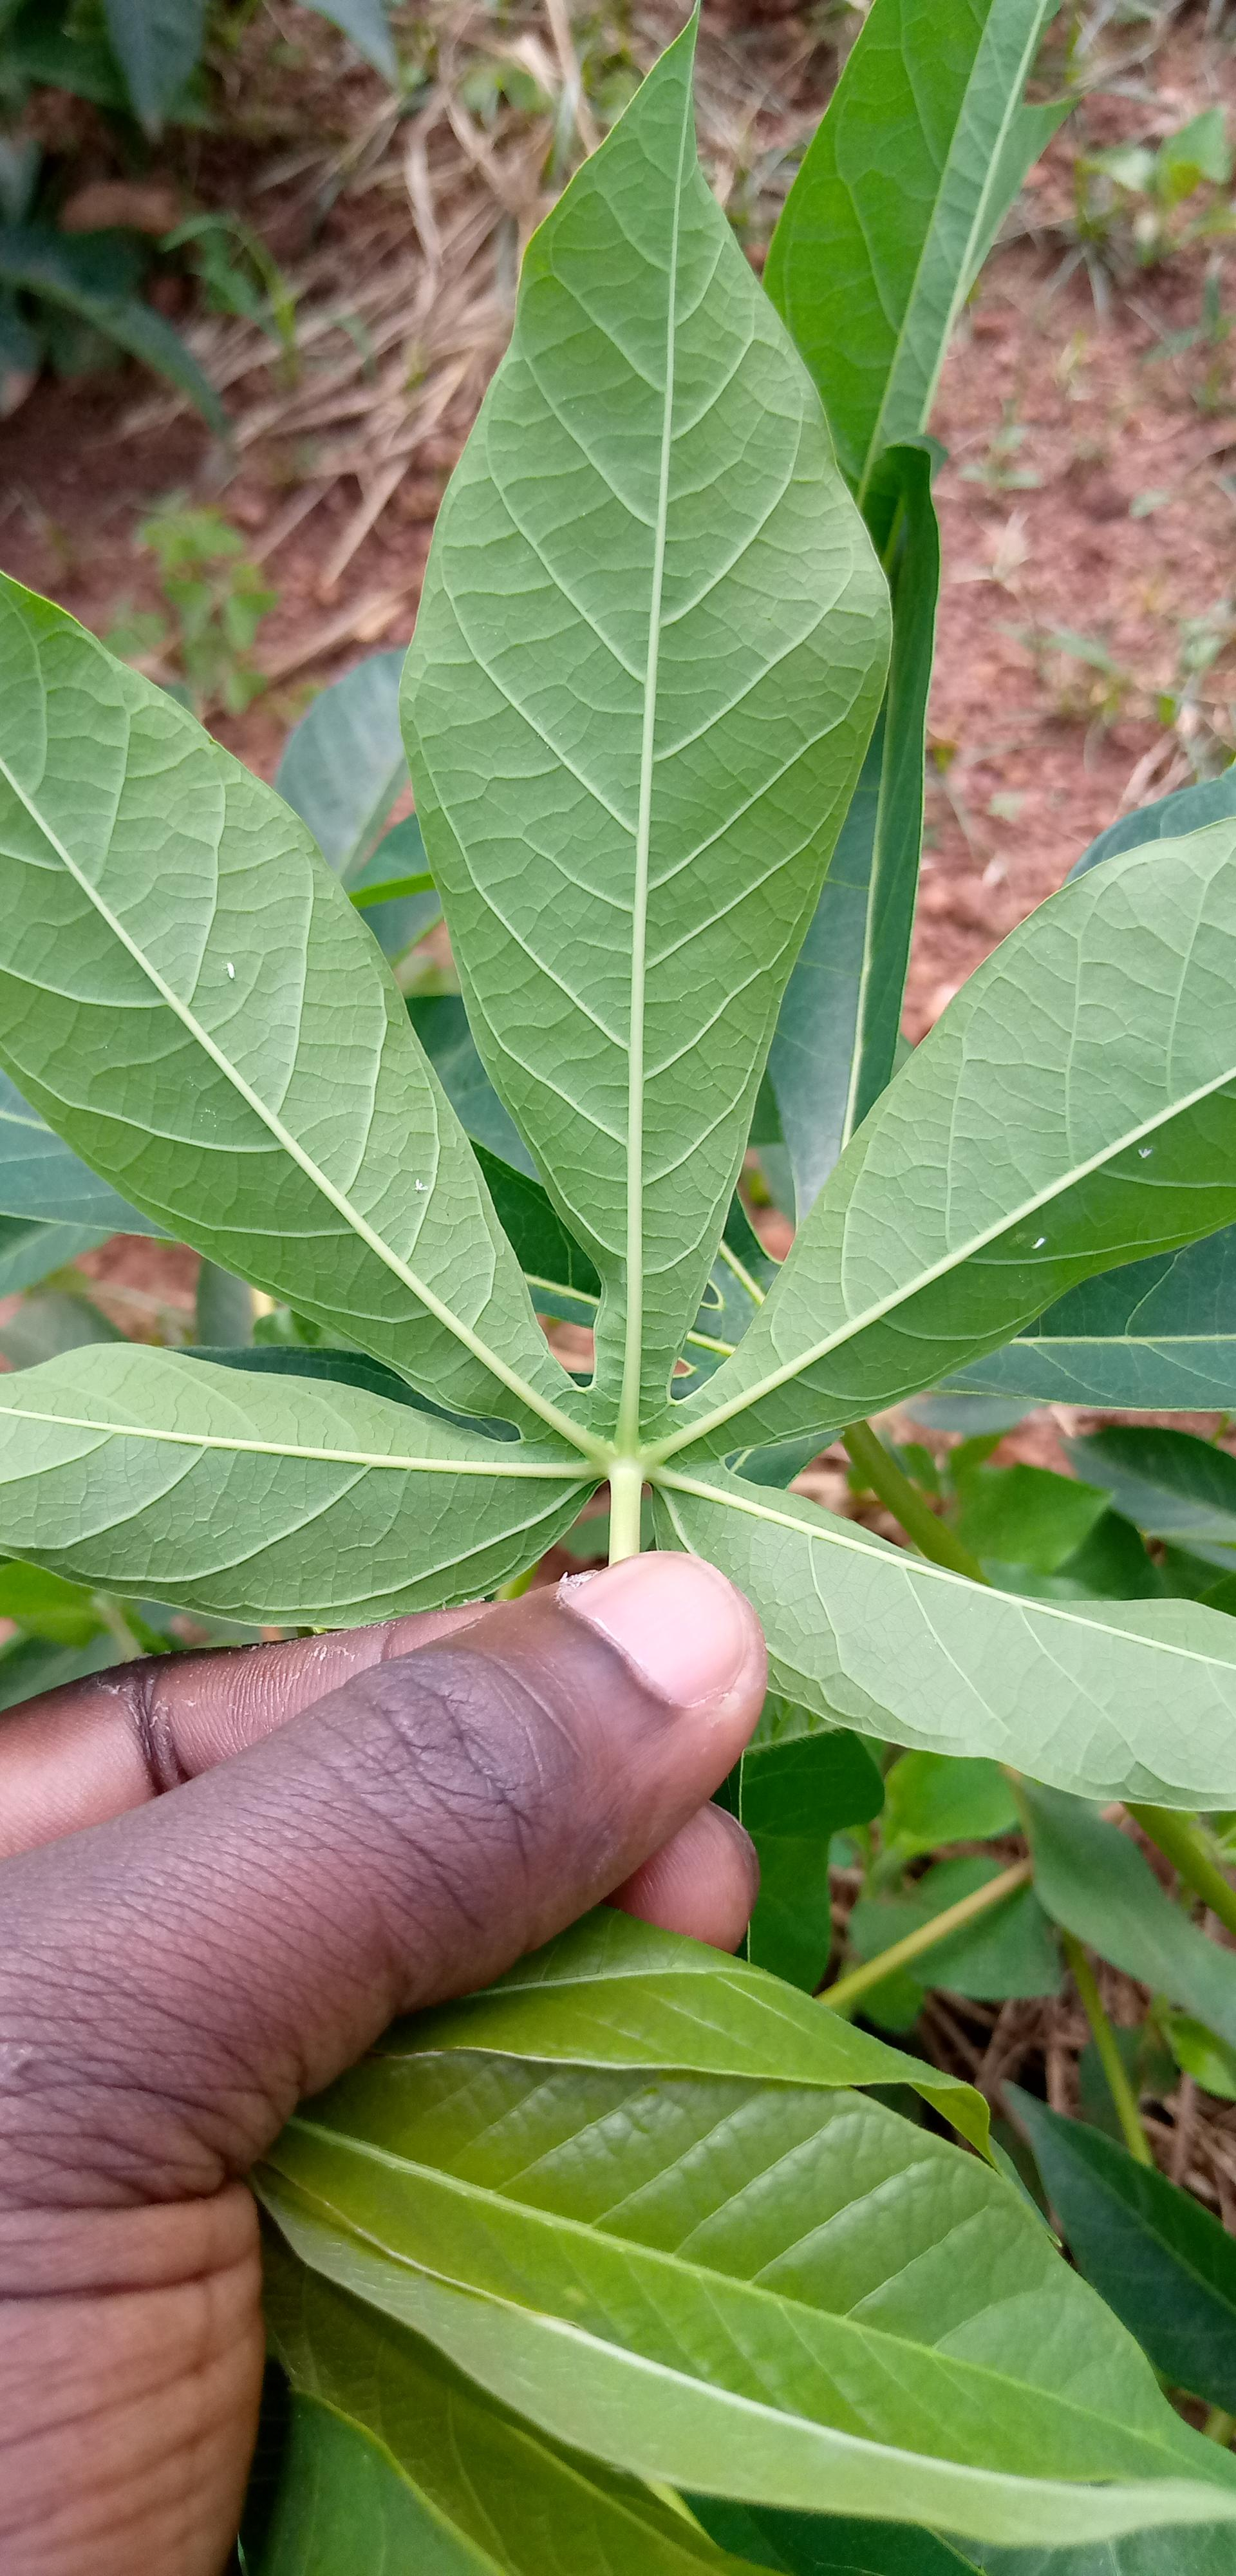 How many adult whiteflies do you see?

4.